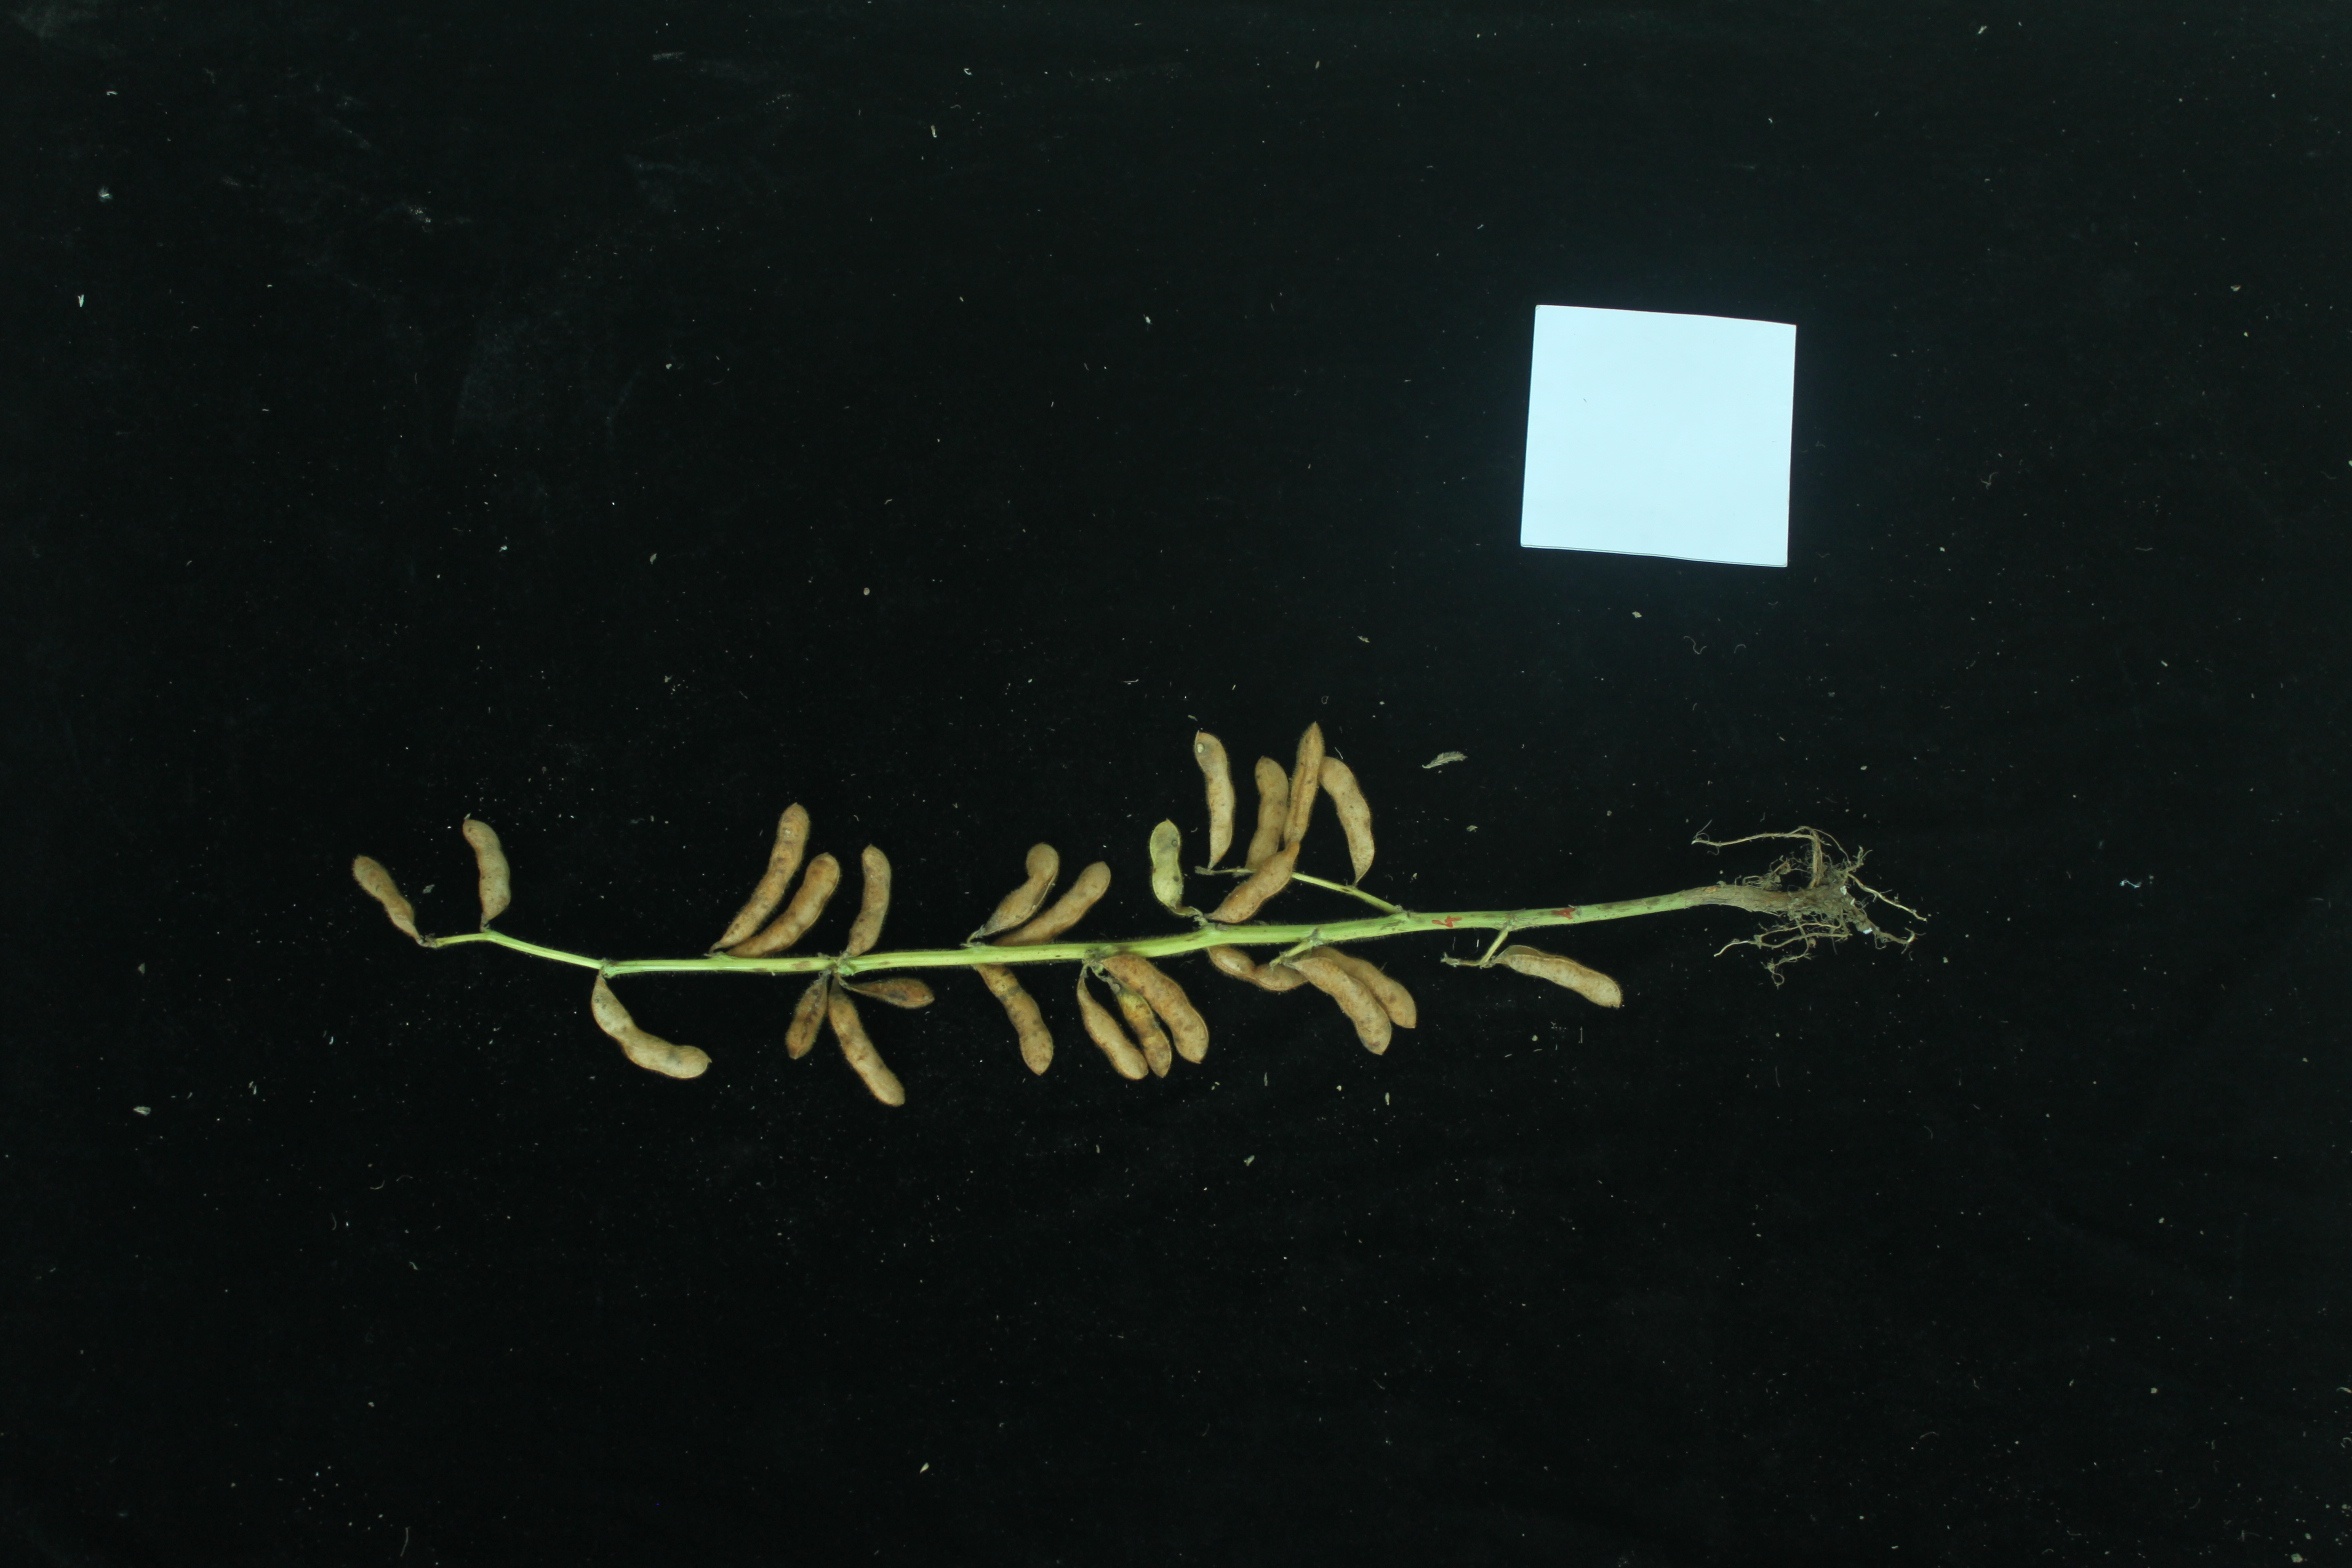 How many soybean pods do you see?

25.